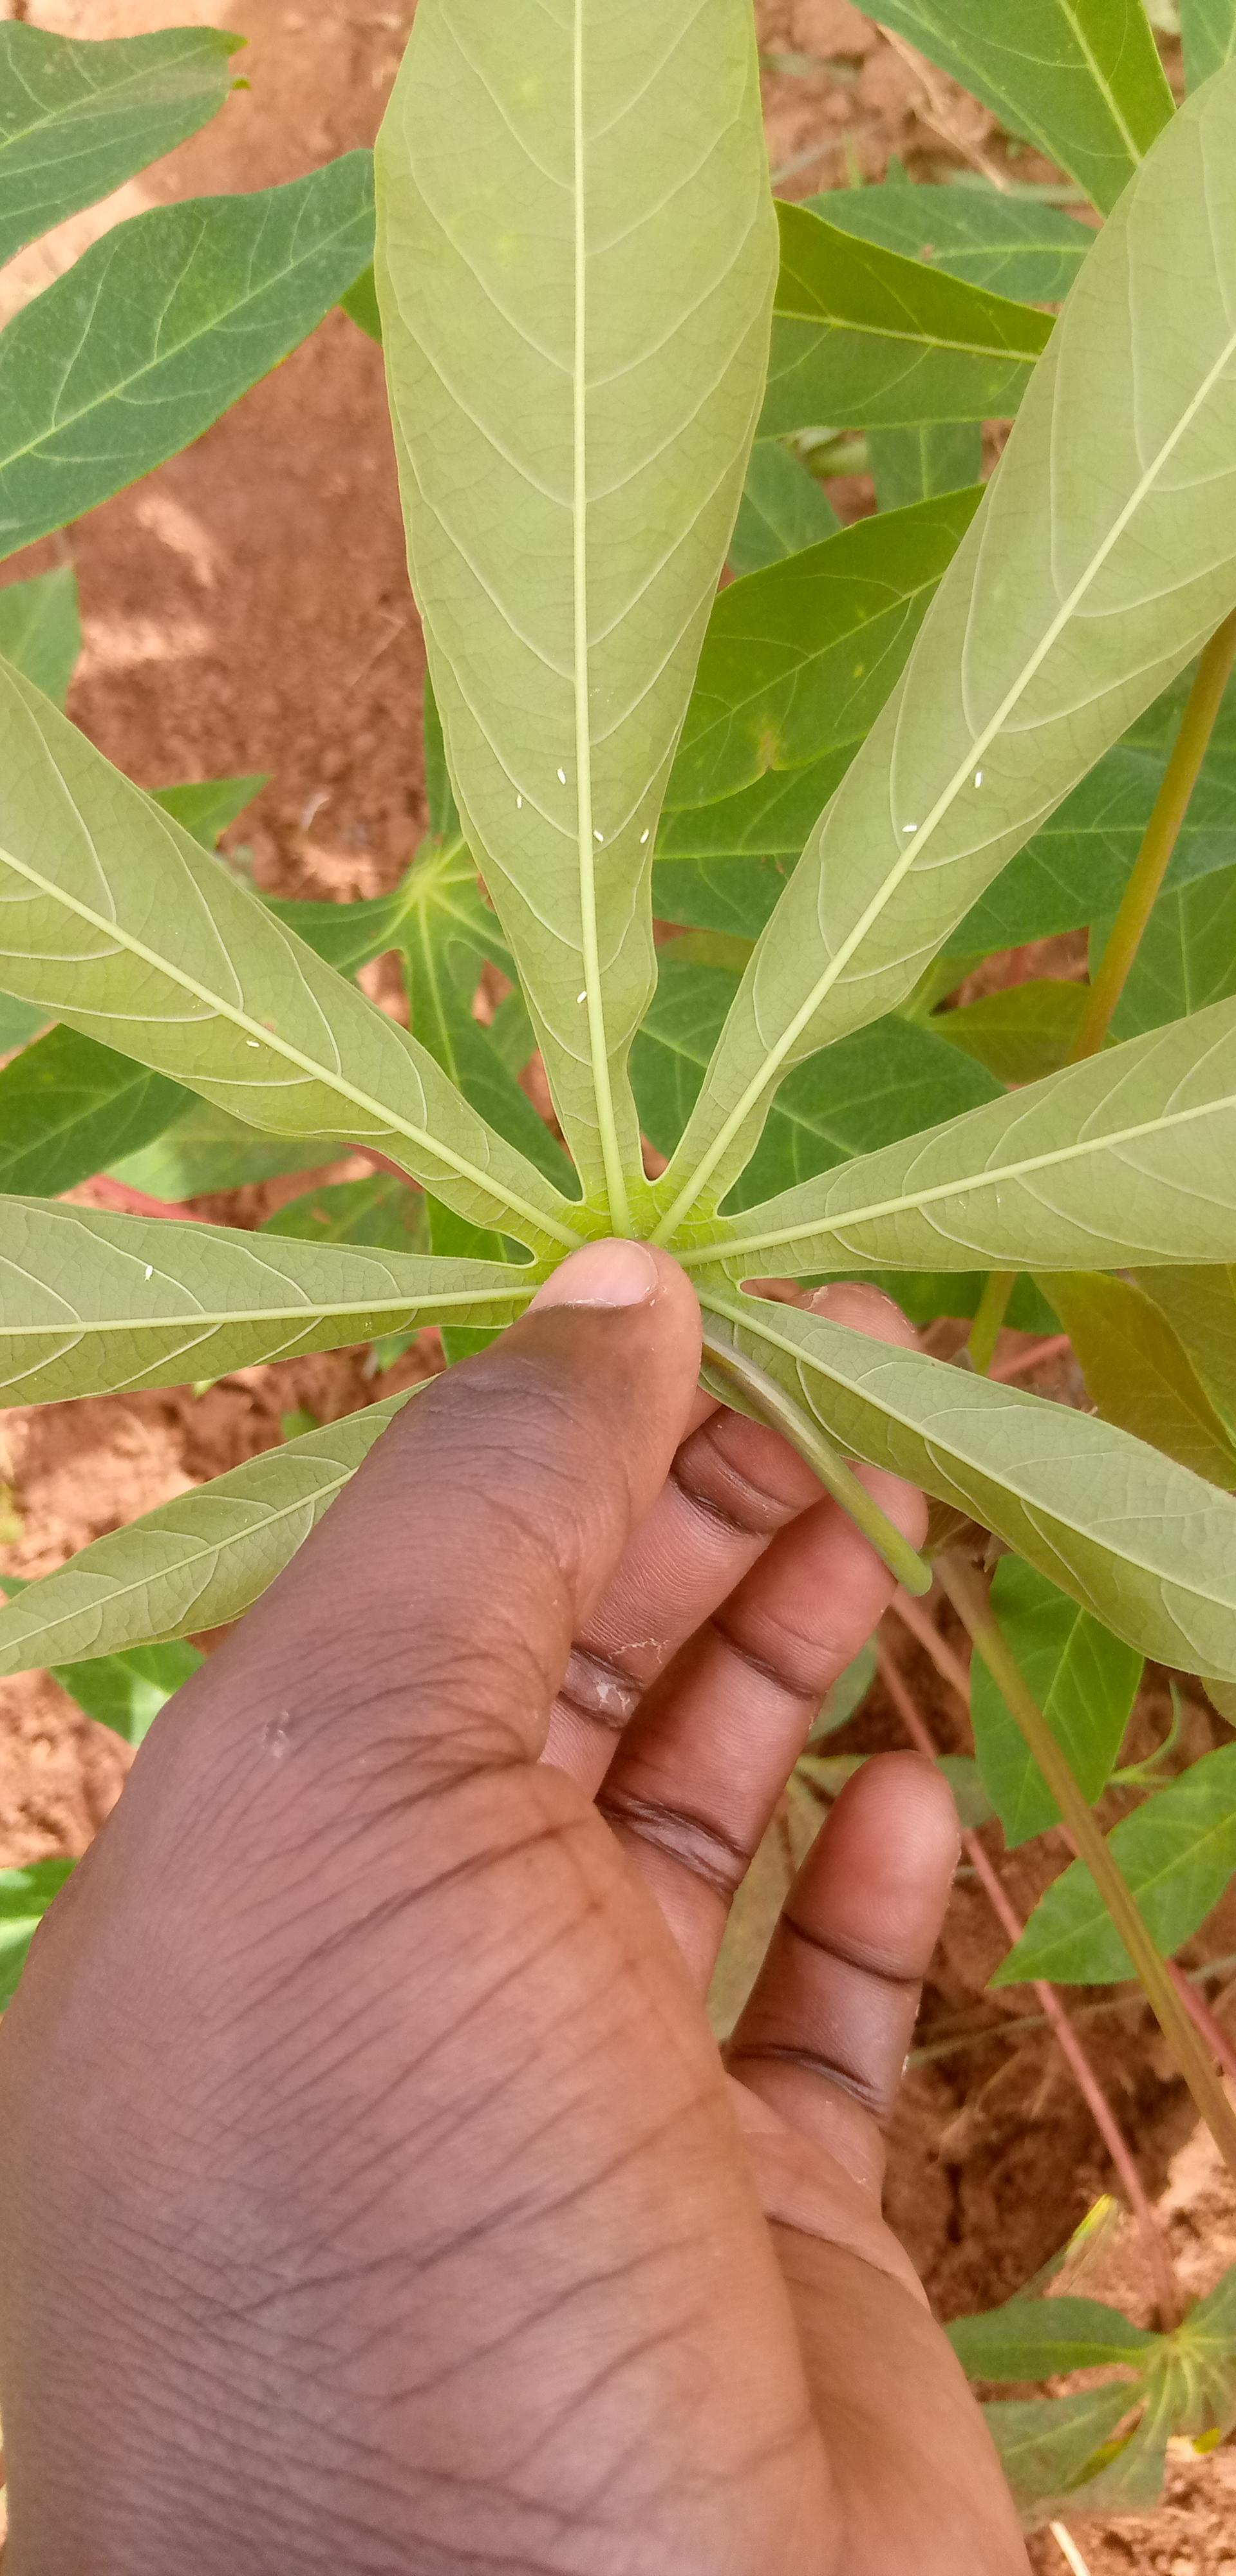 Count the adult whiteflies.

9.